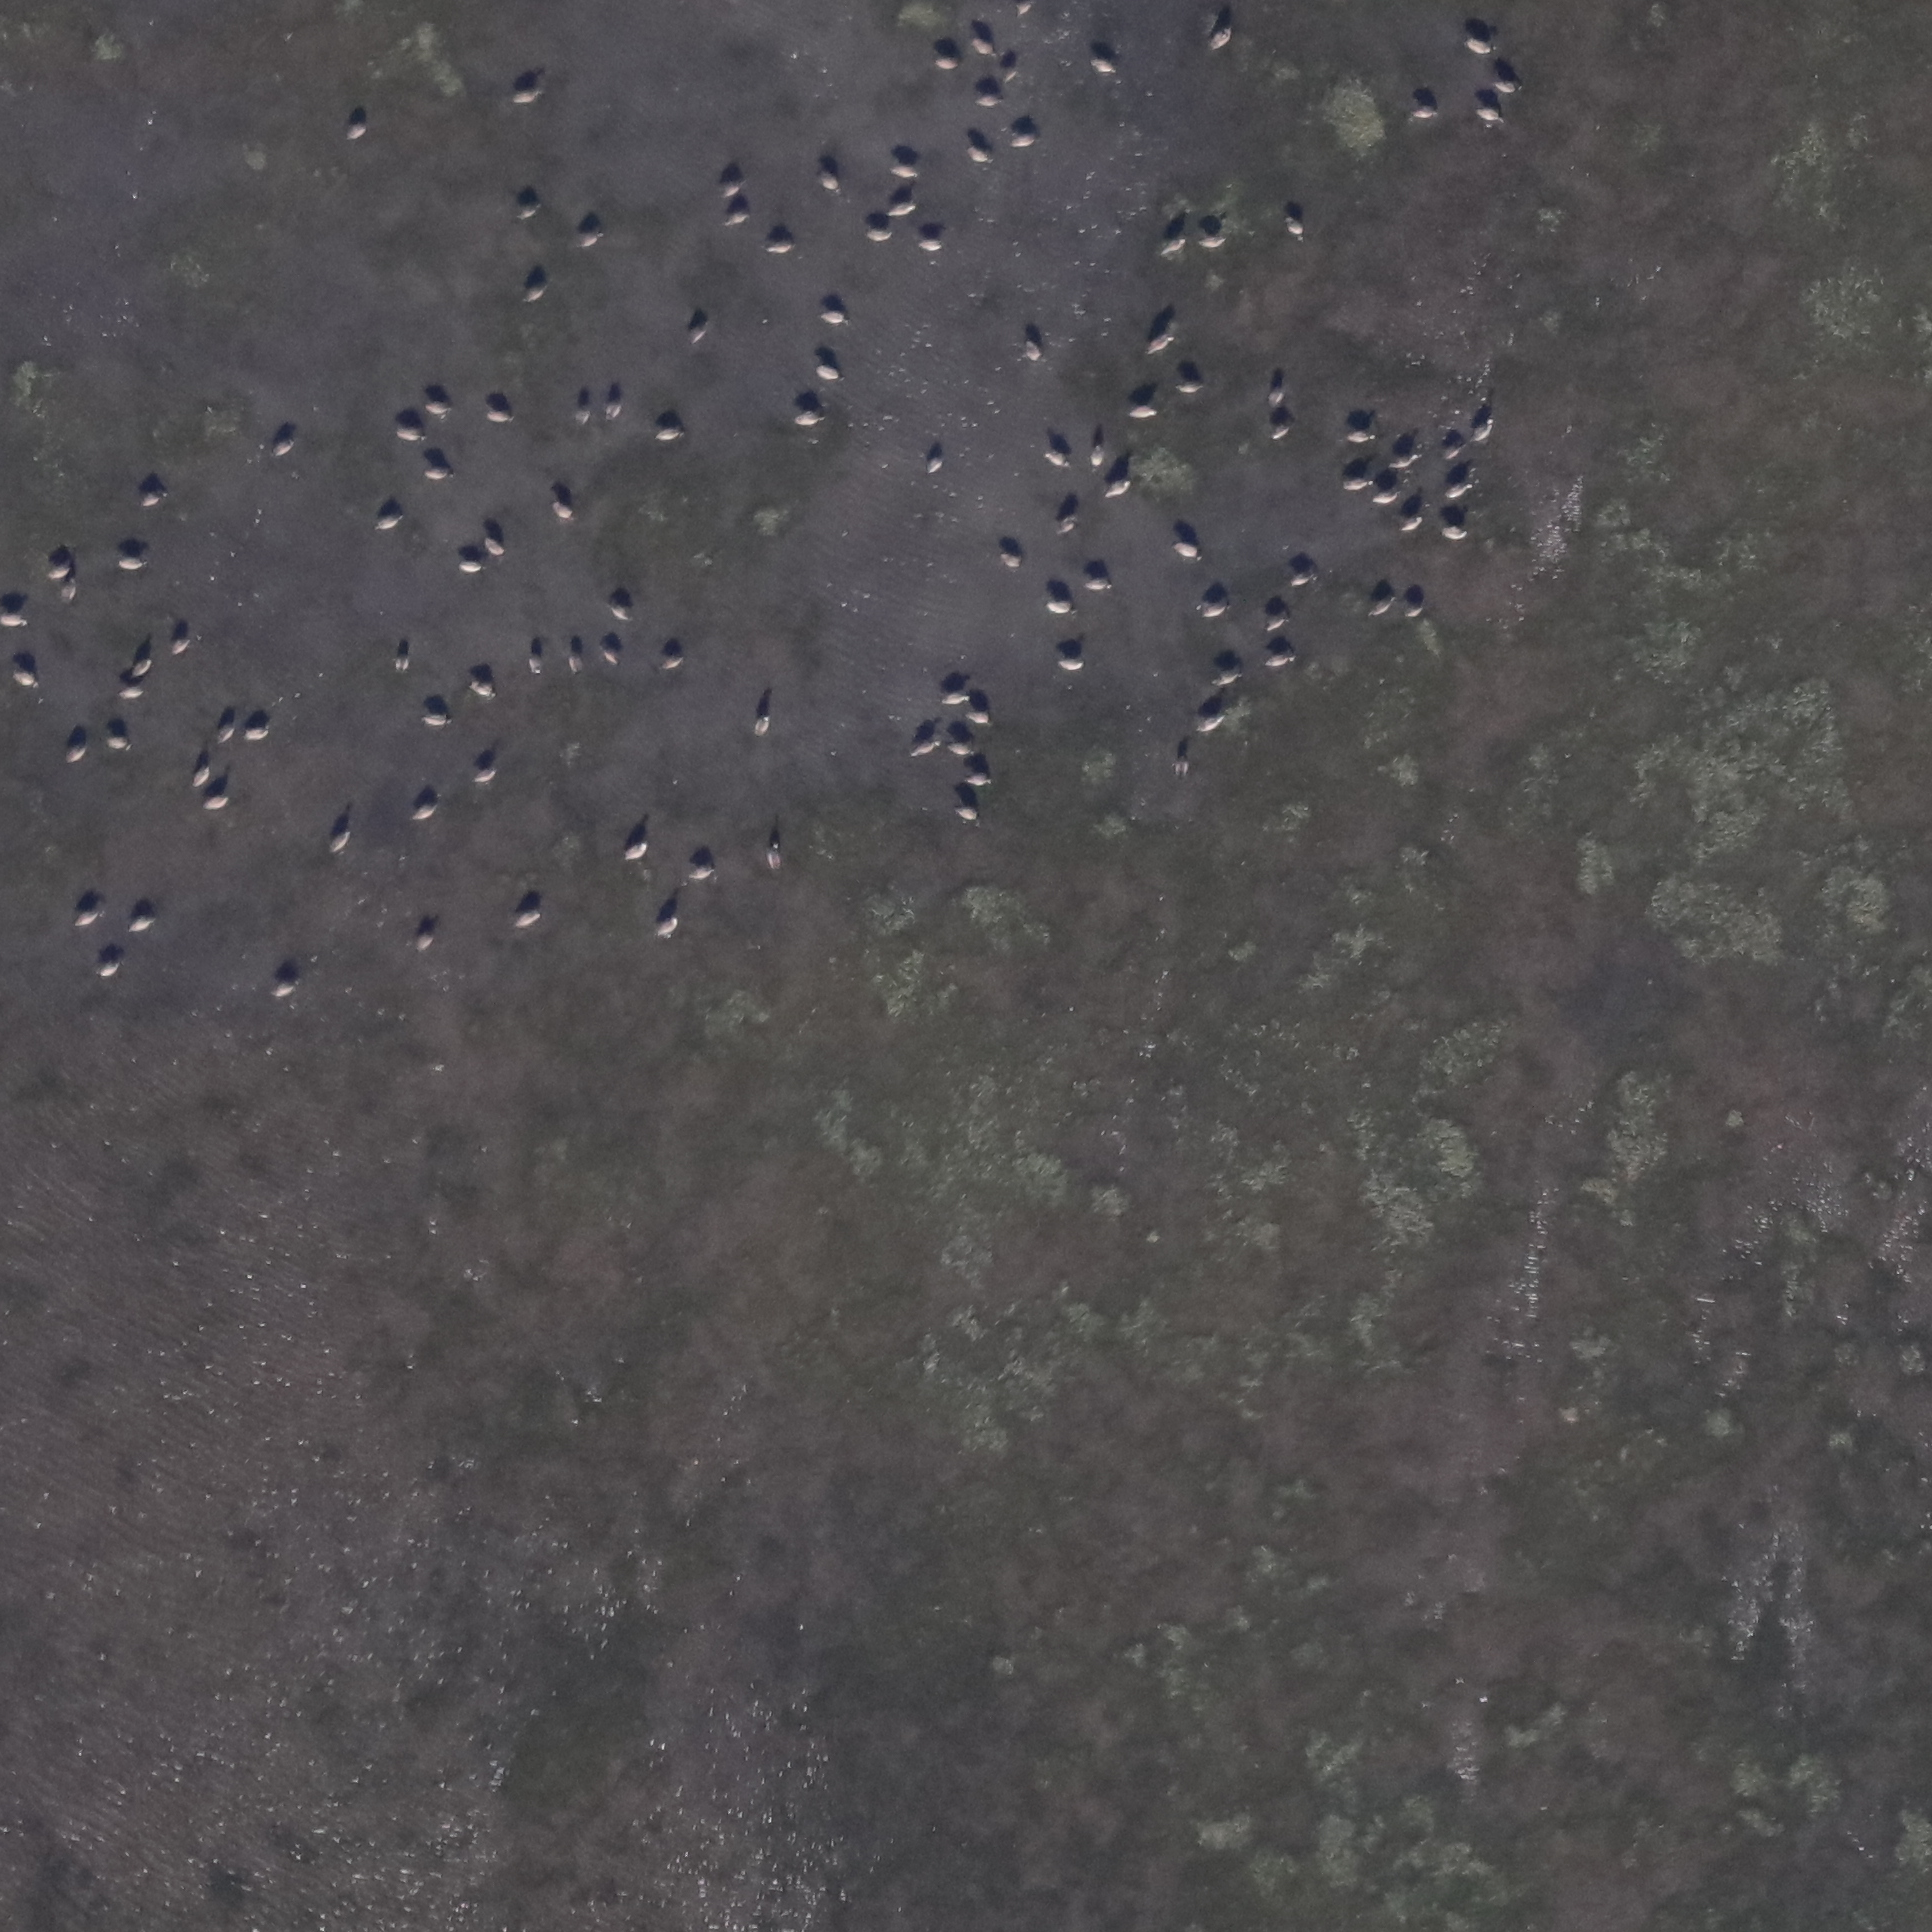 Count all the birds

122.